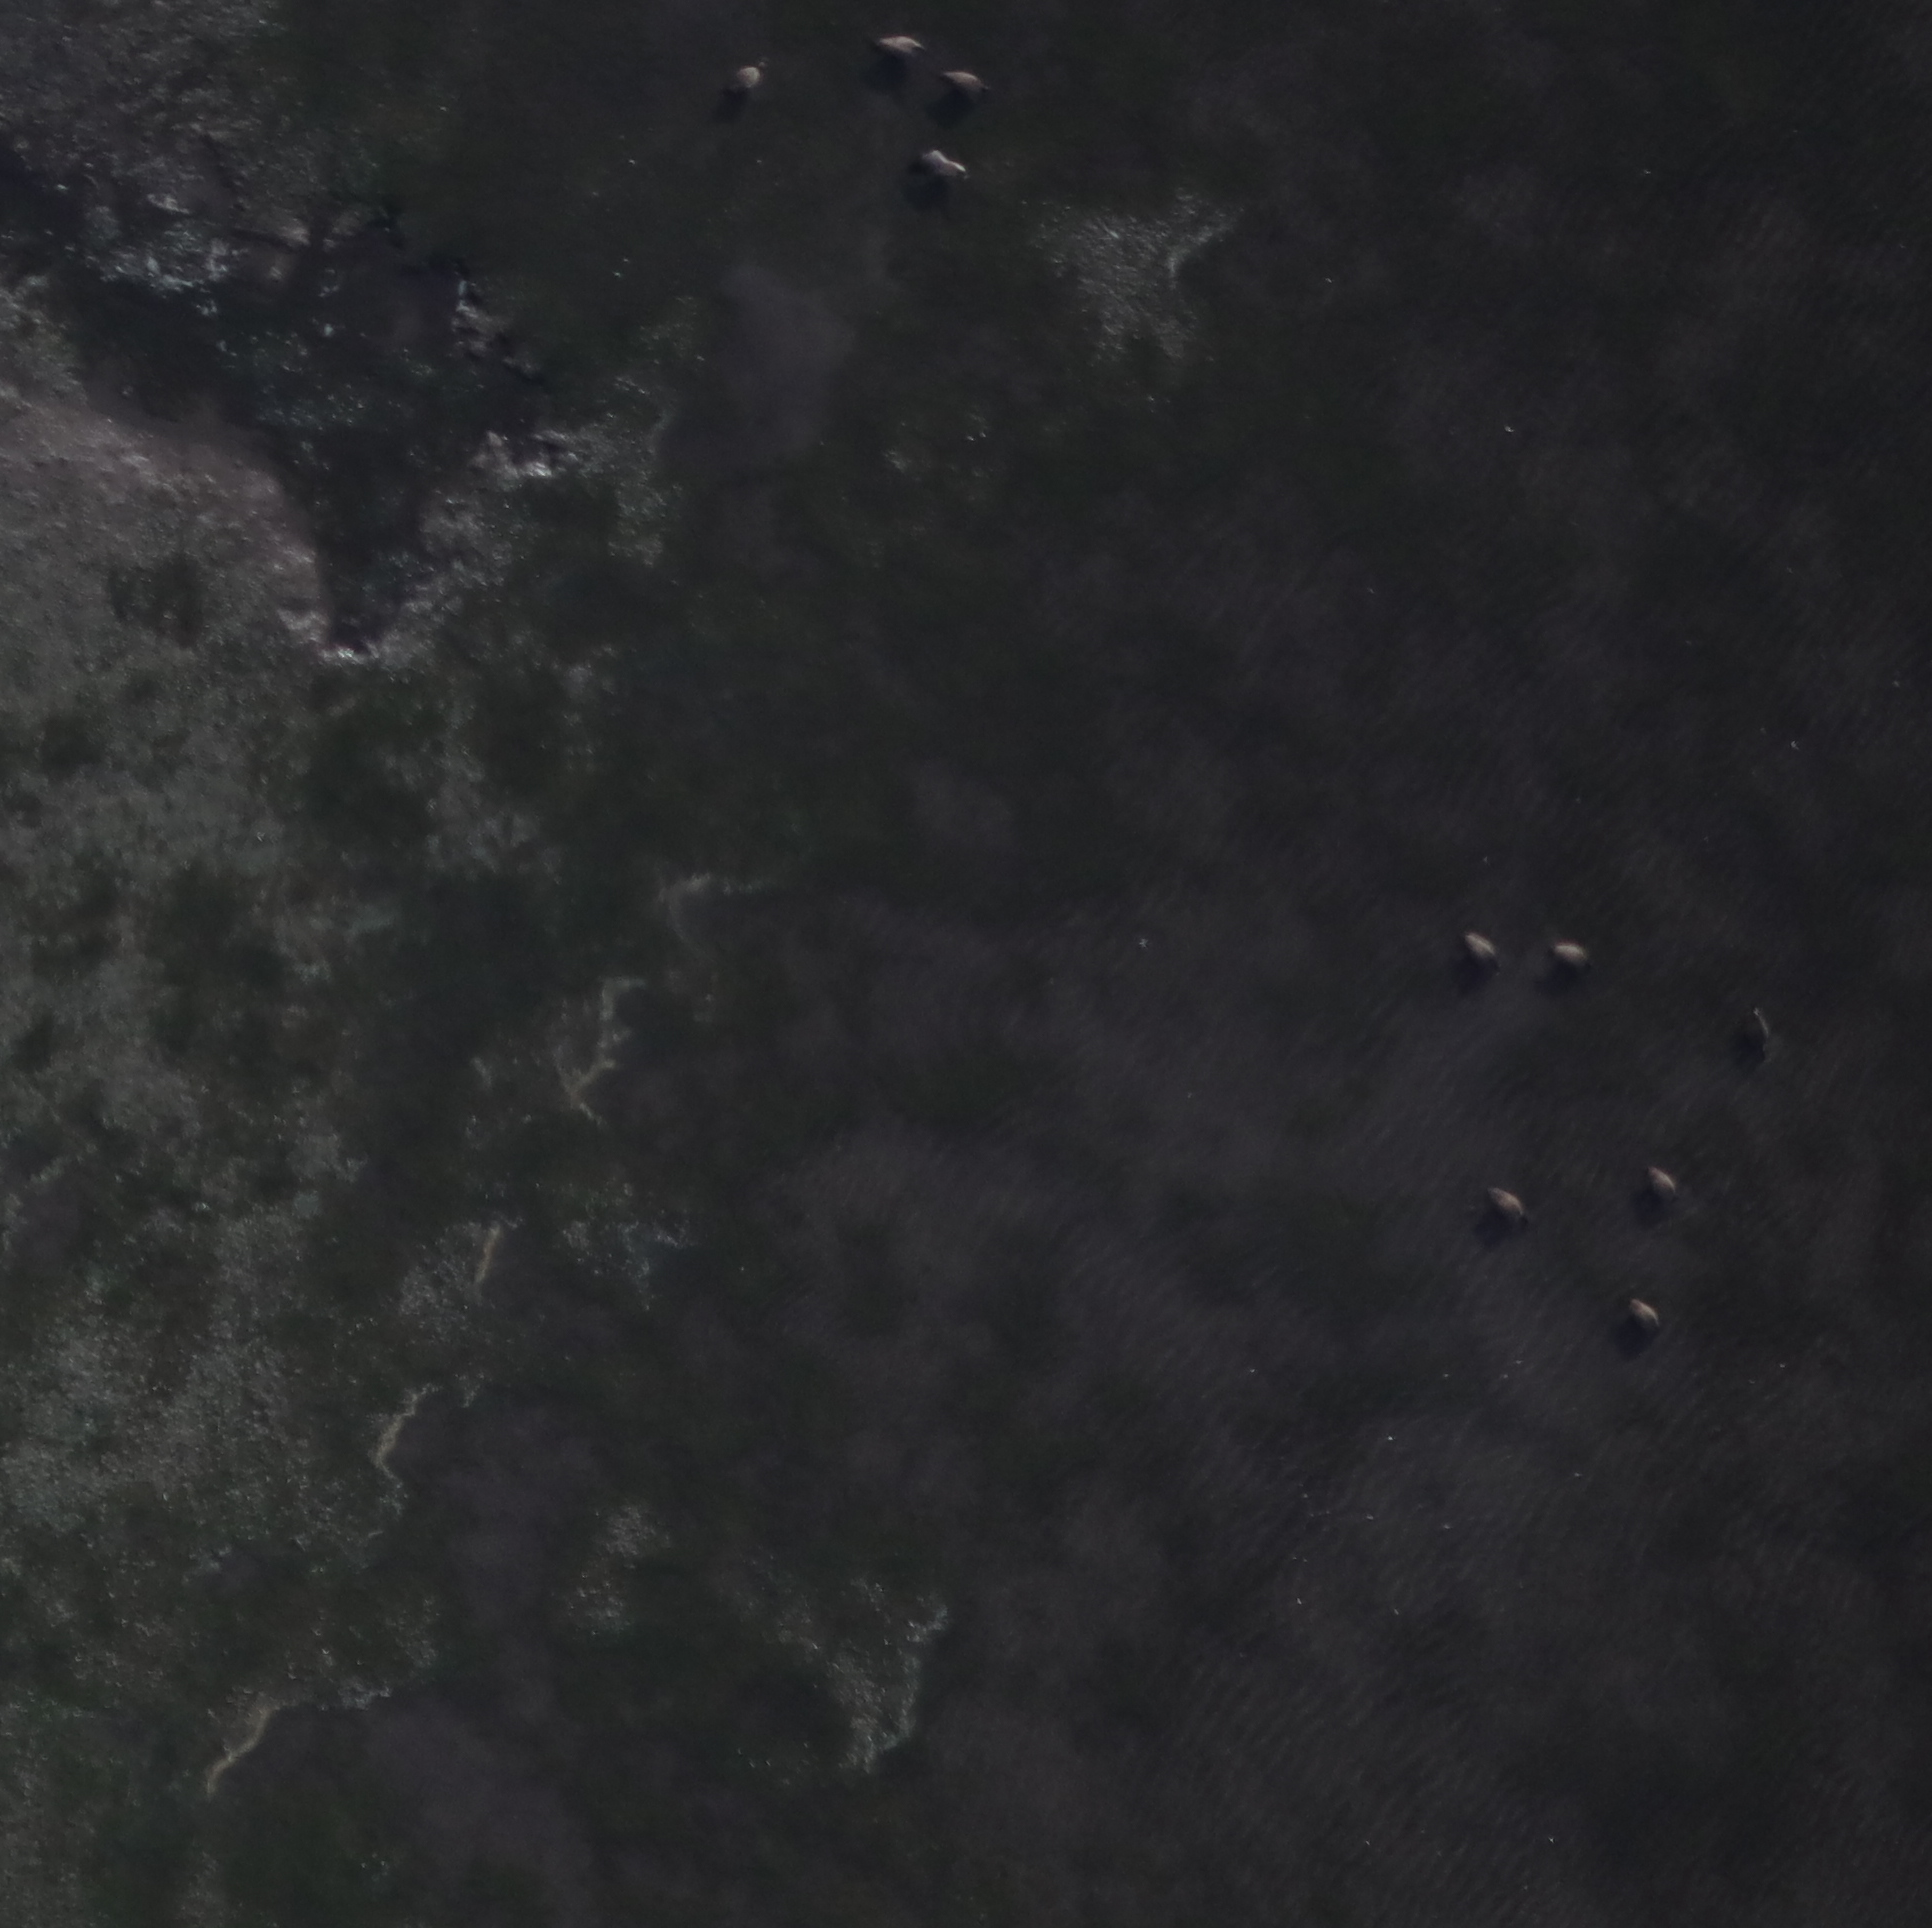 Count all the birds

10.